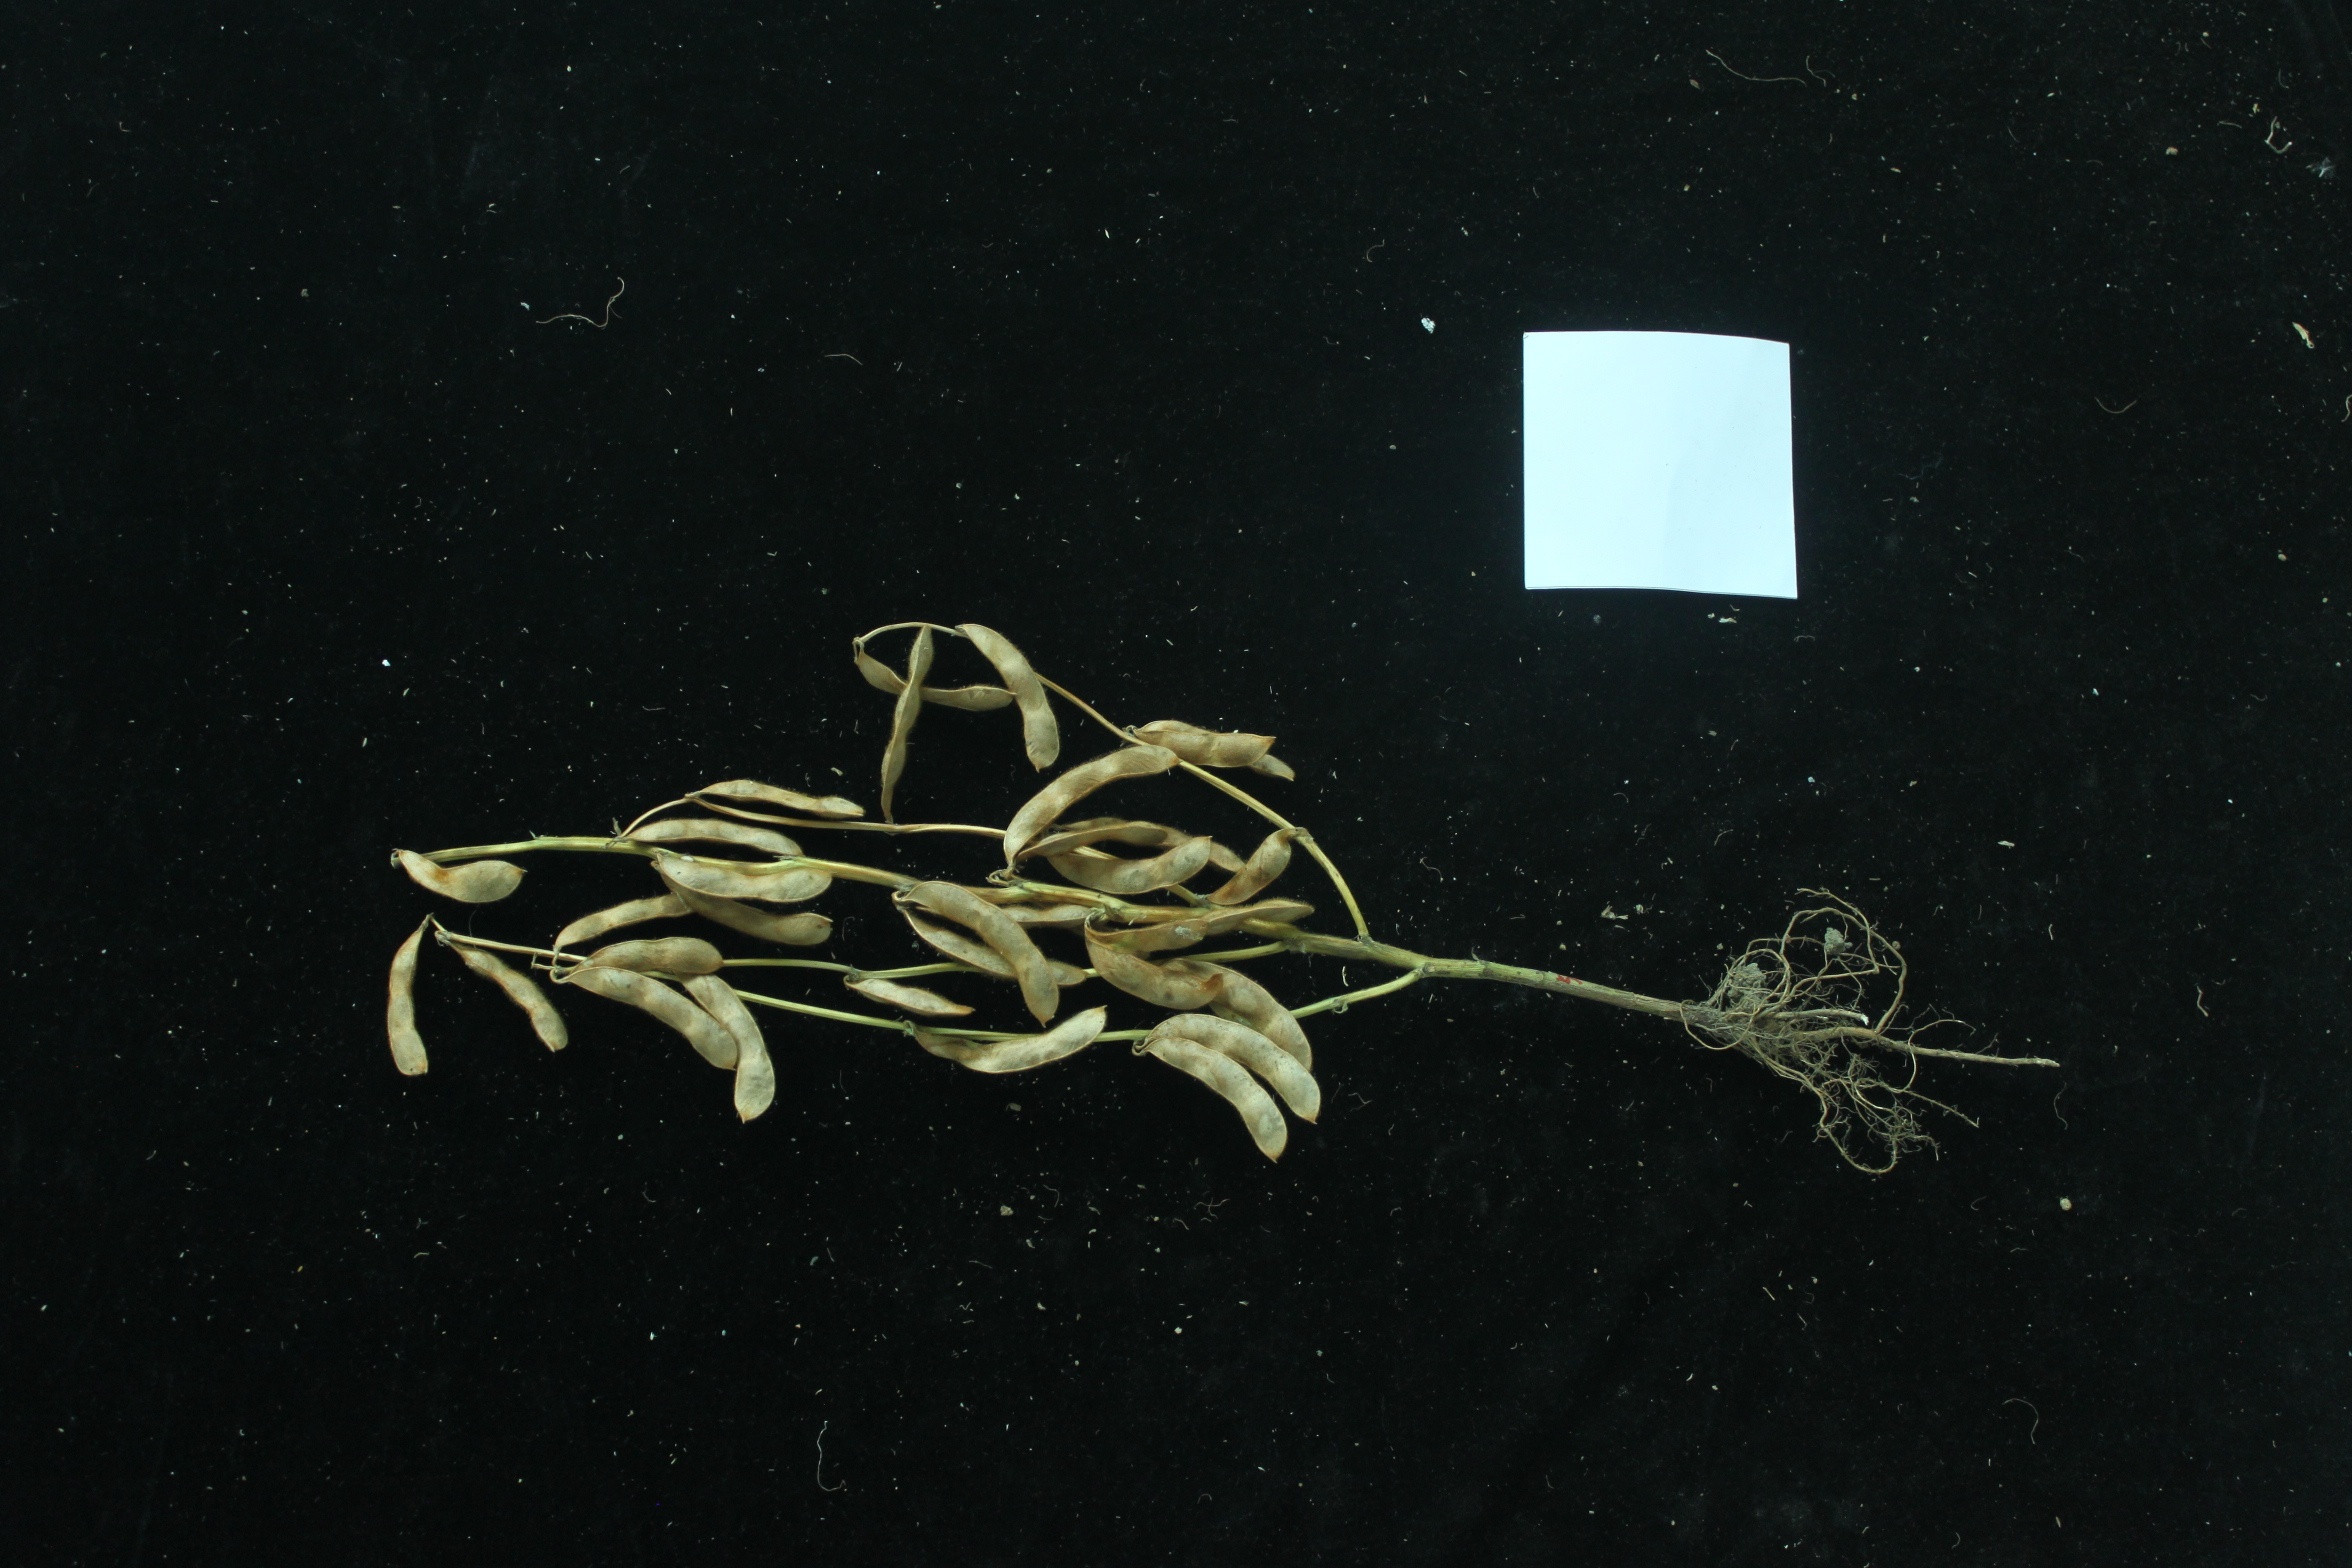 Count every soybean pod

32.